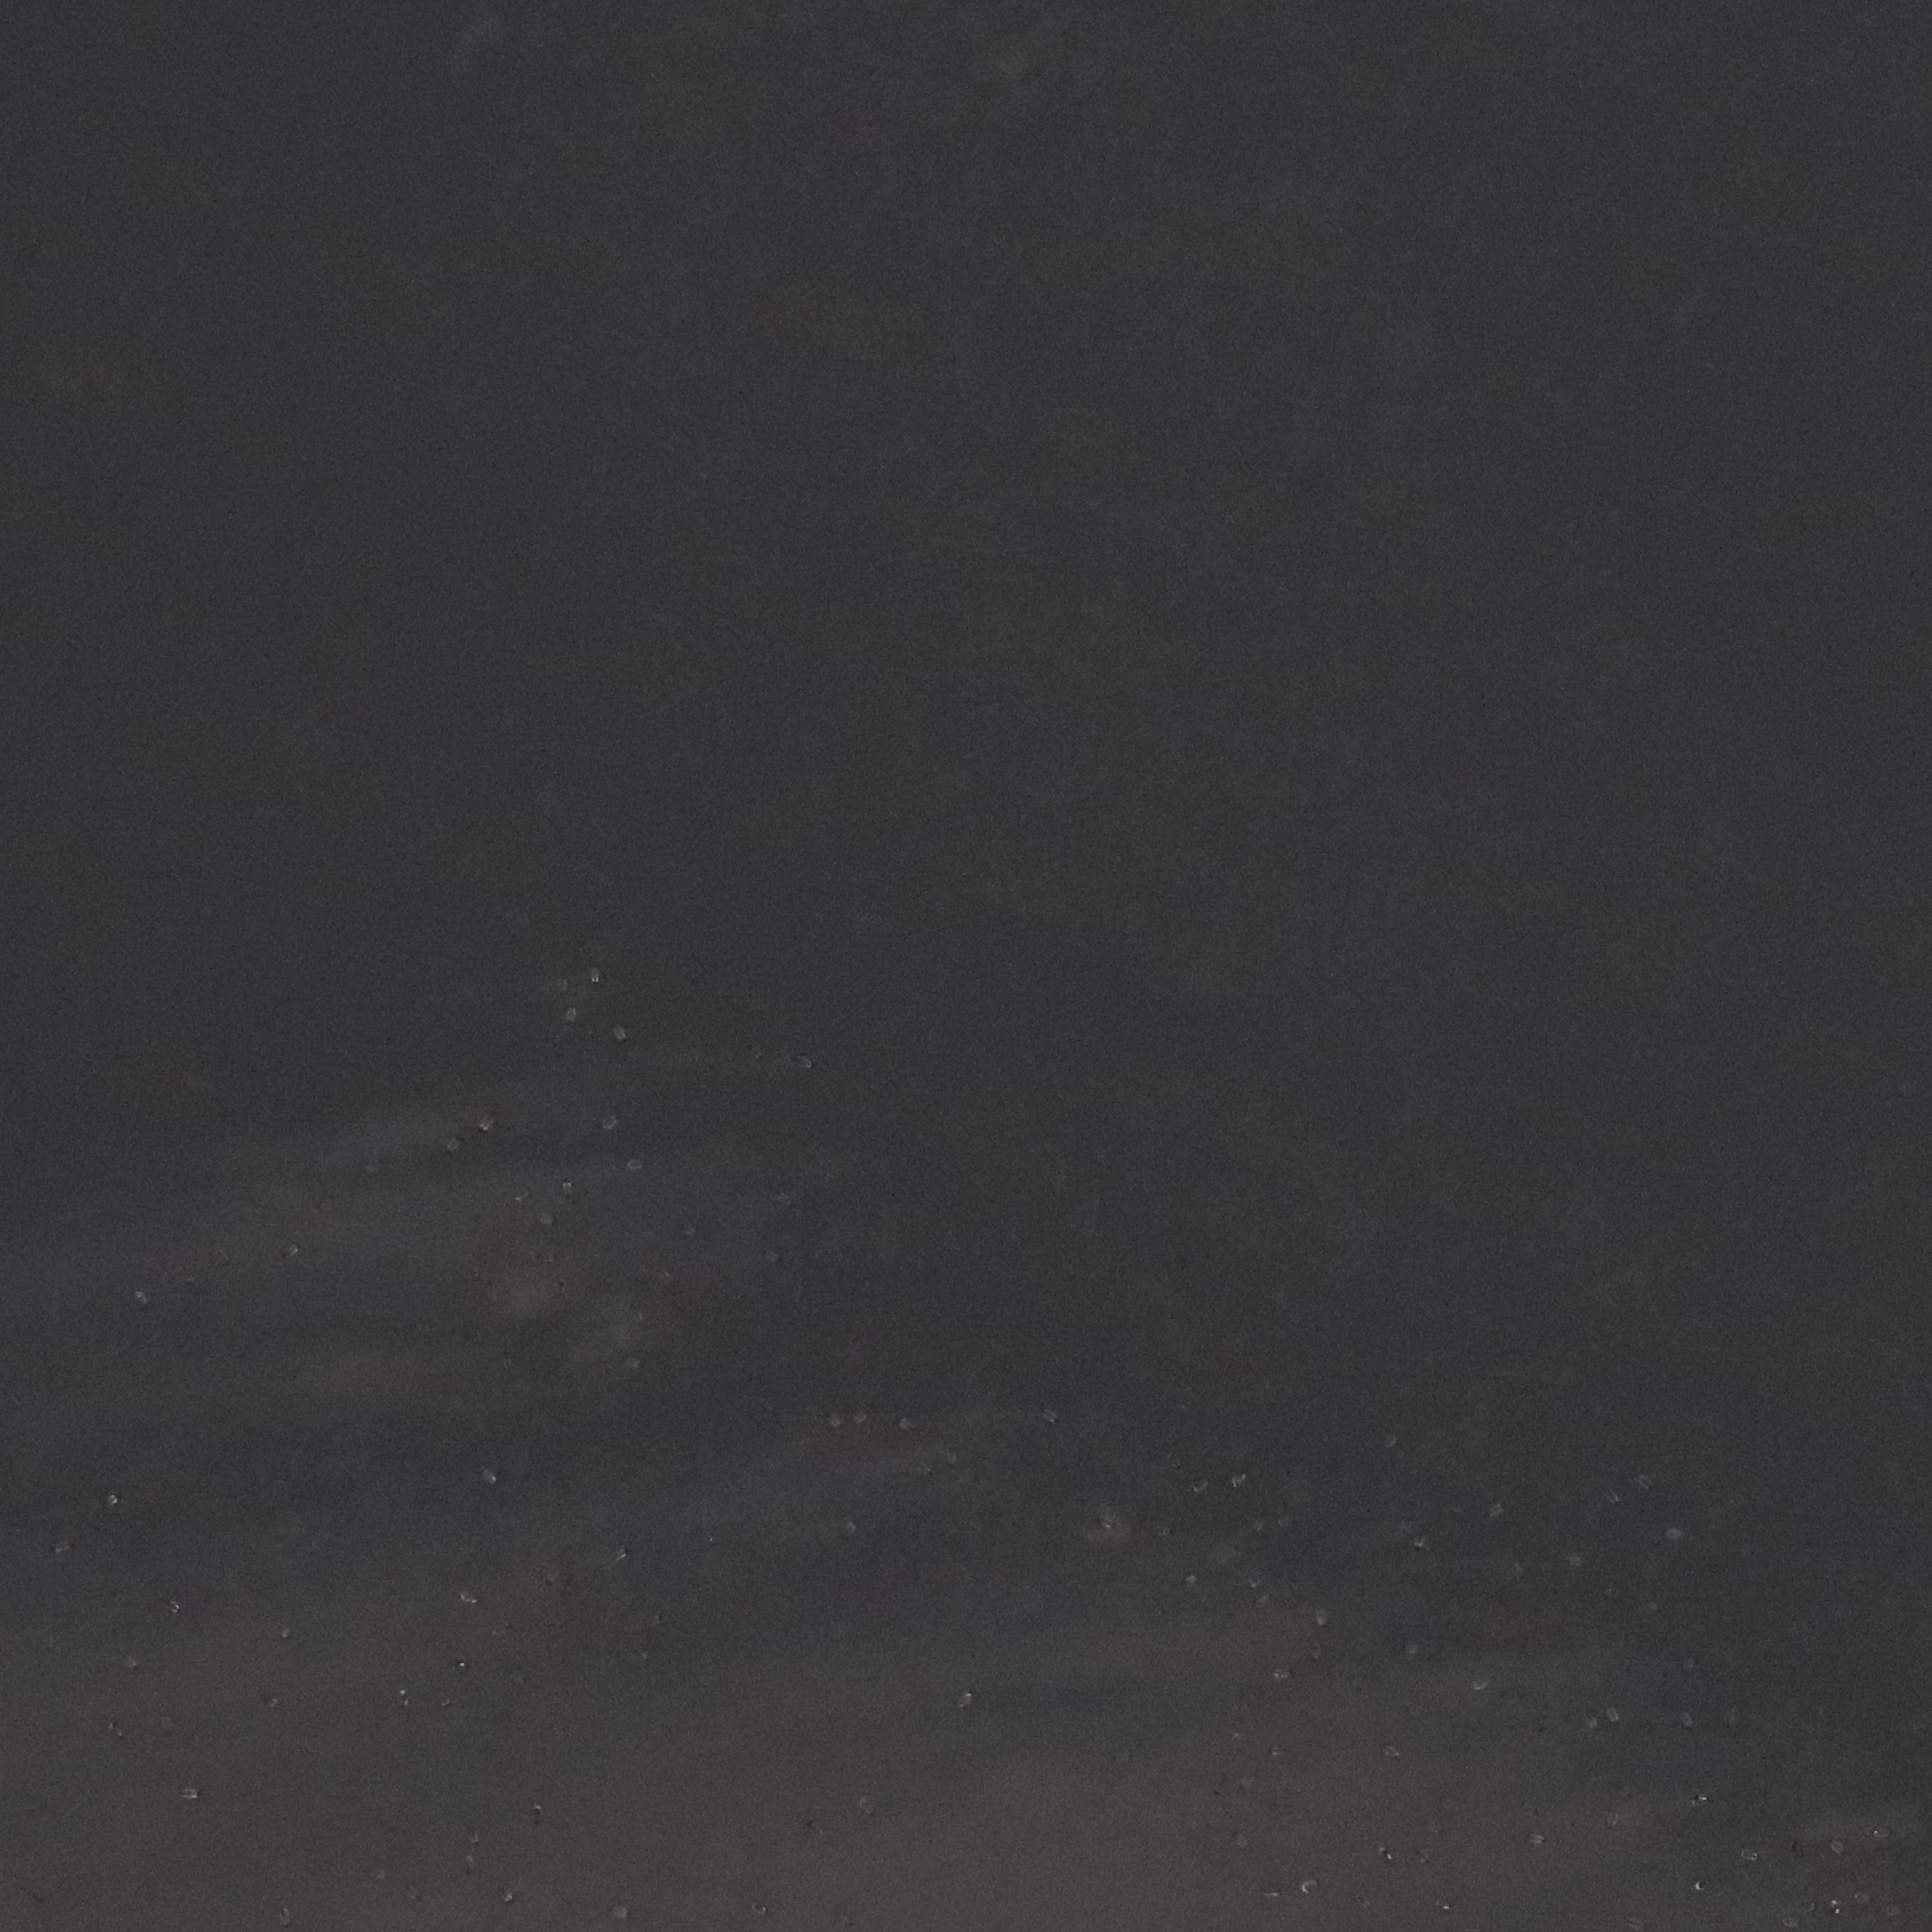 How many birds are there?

134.